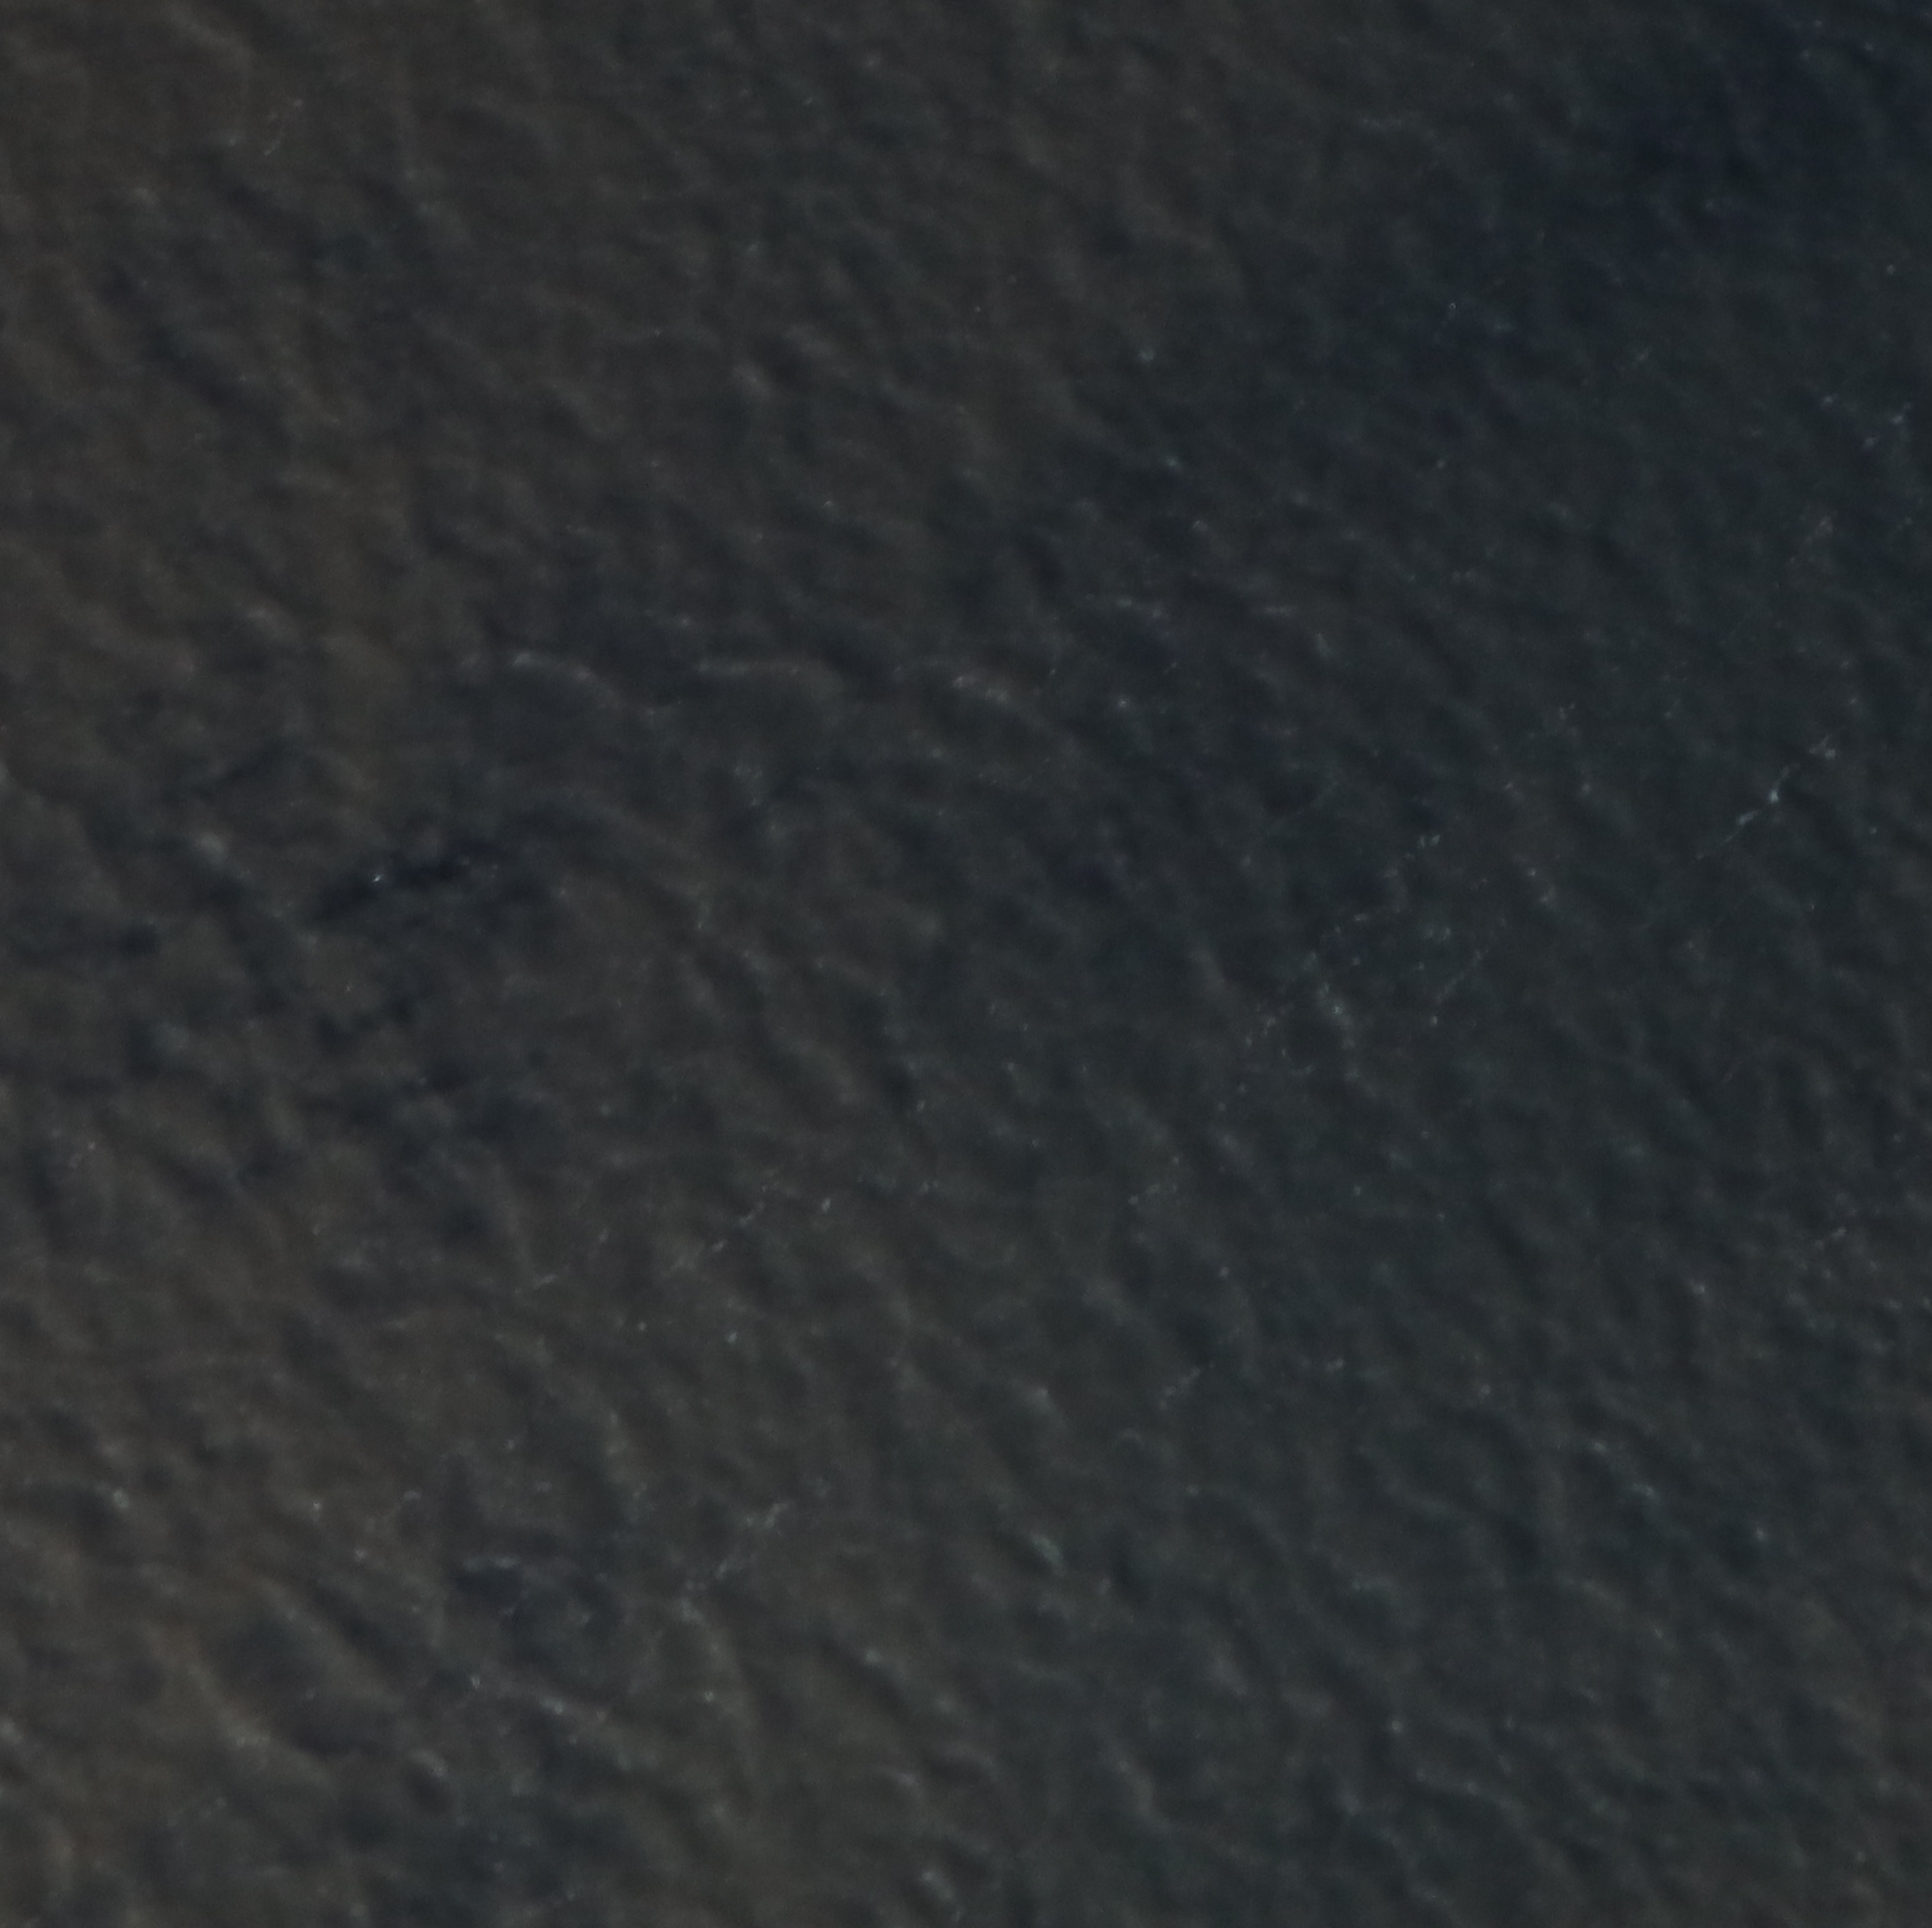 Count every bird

0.